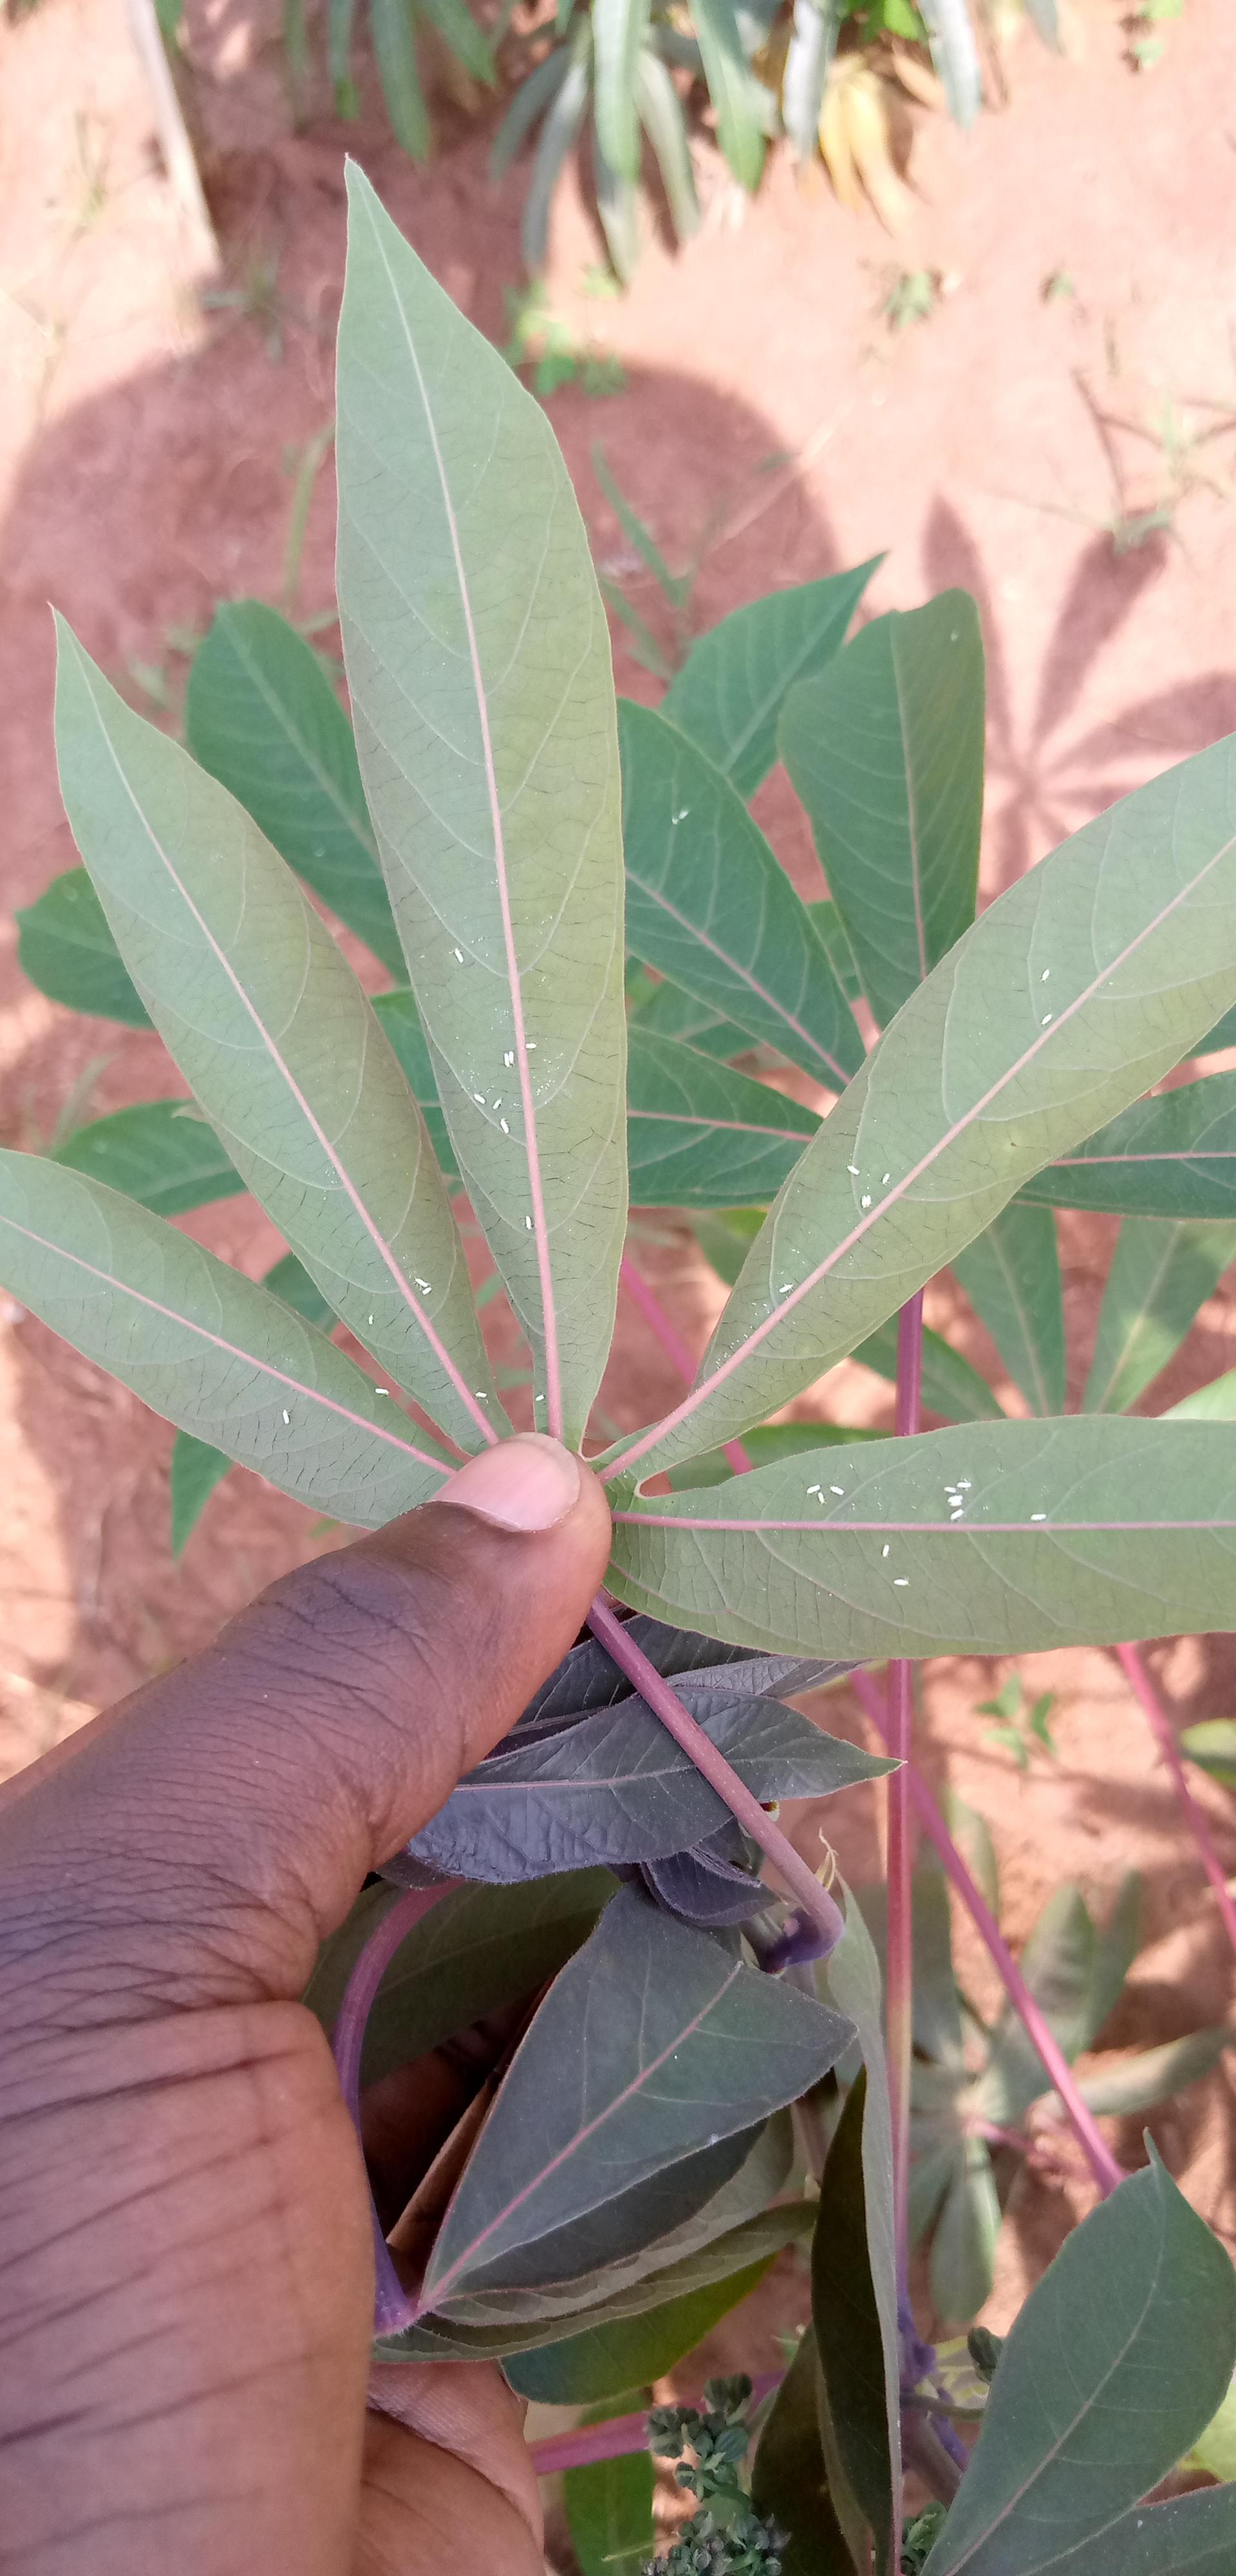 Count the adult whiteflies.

33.